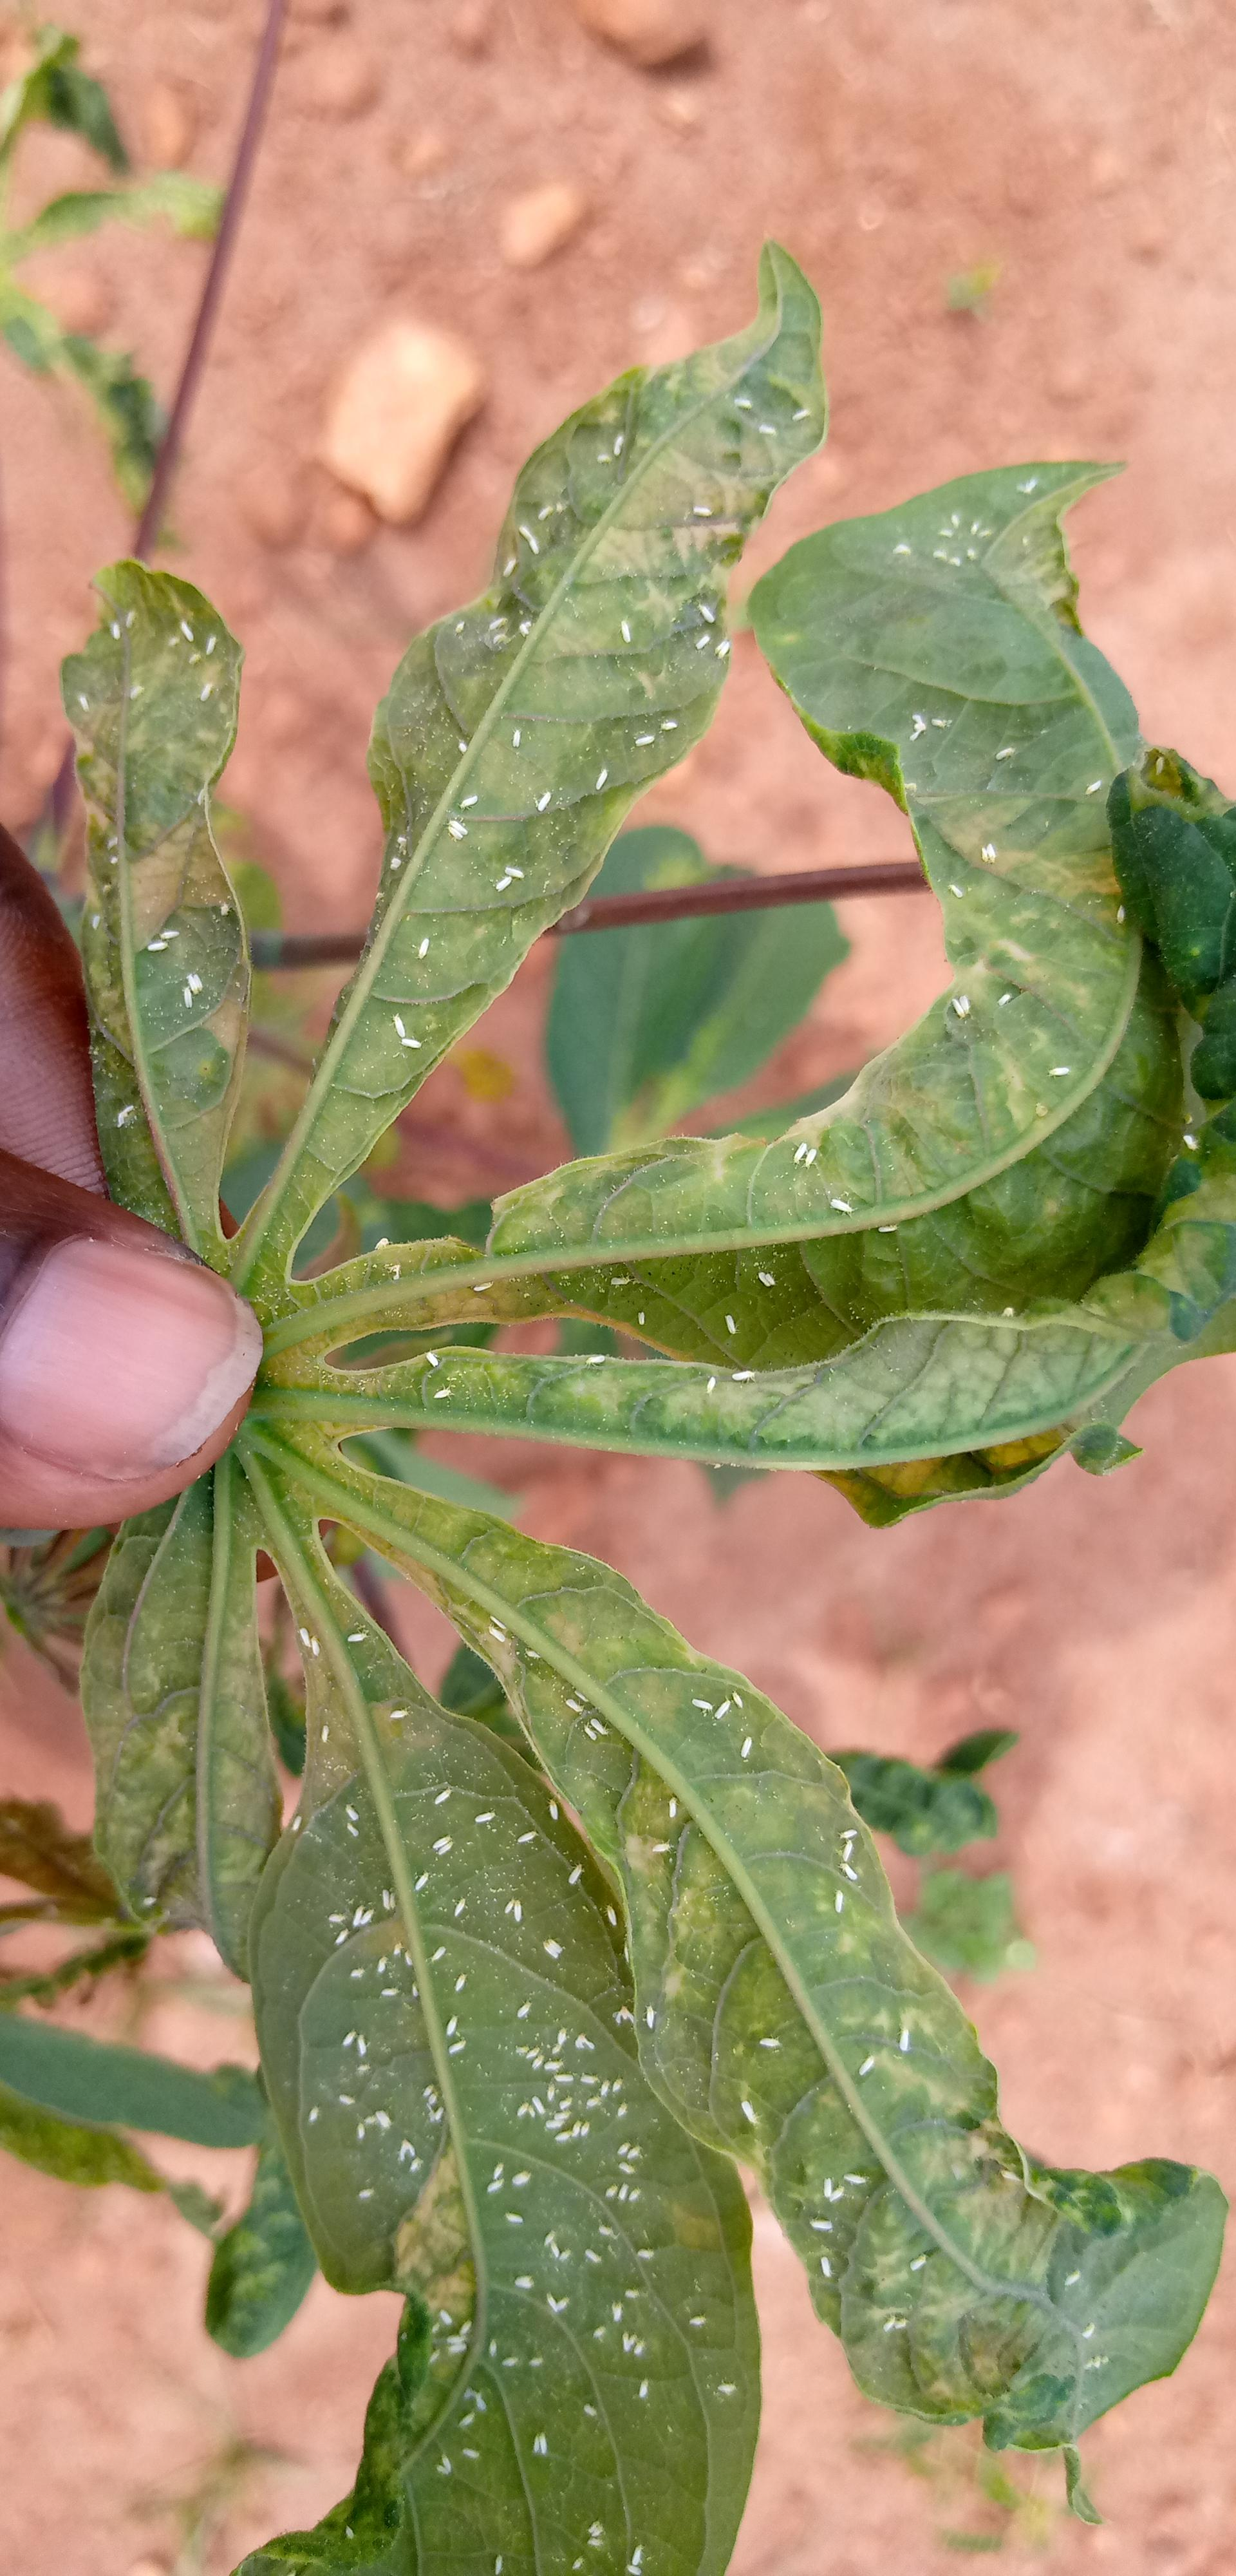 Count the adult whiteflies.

179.